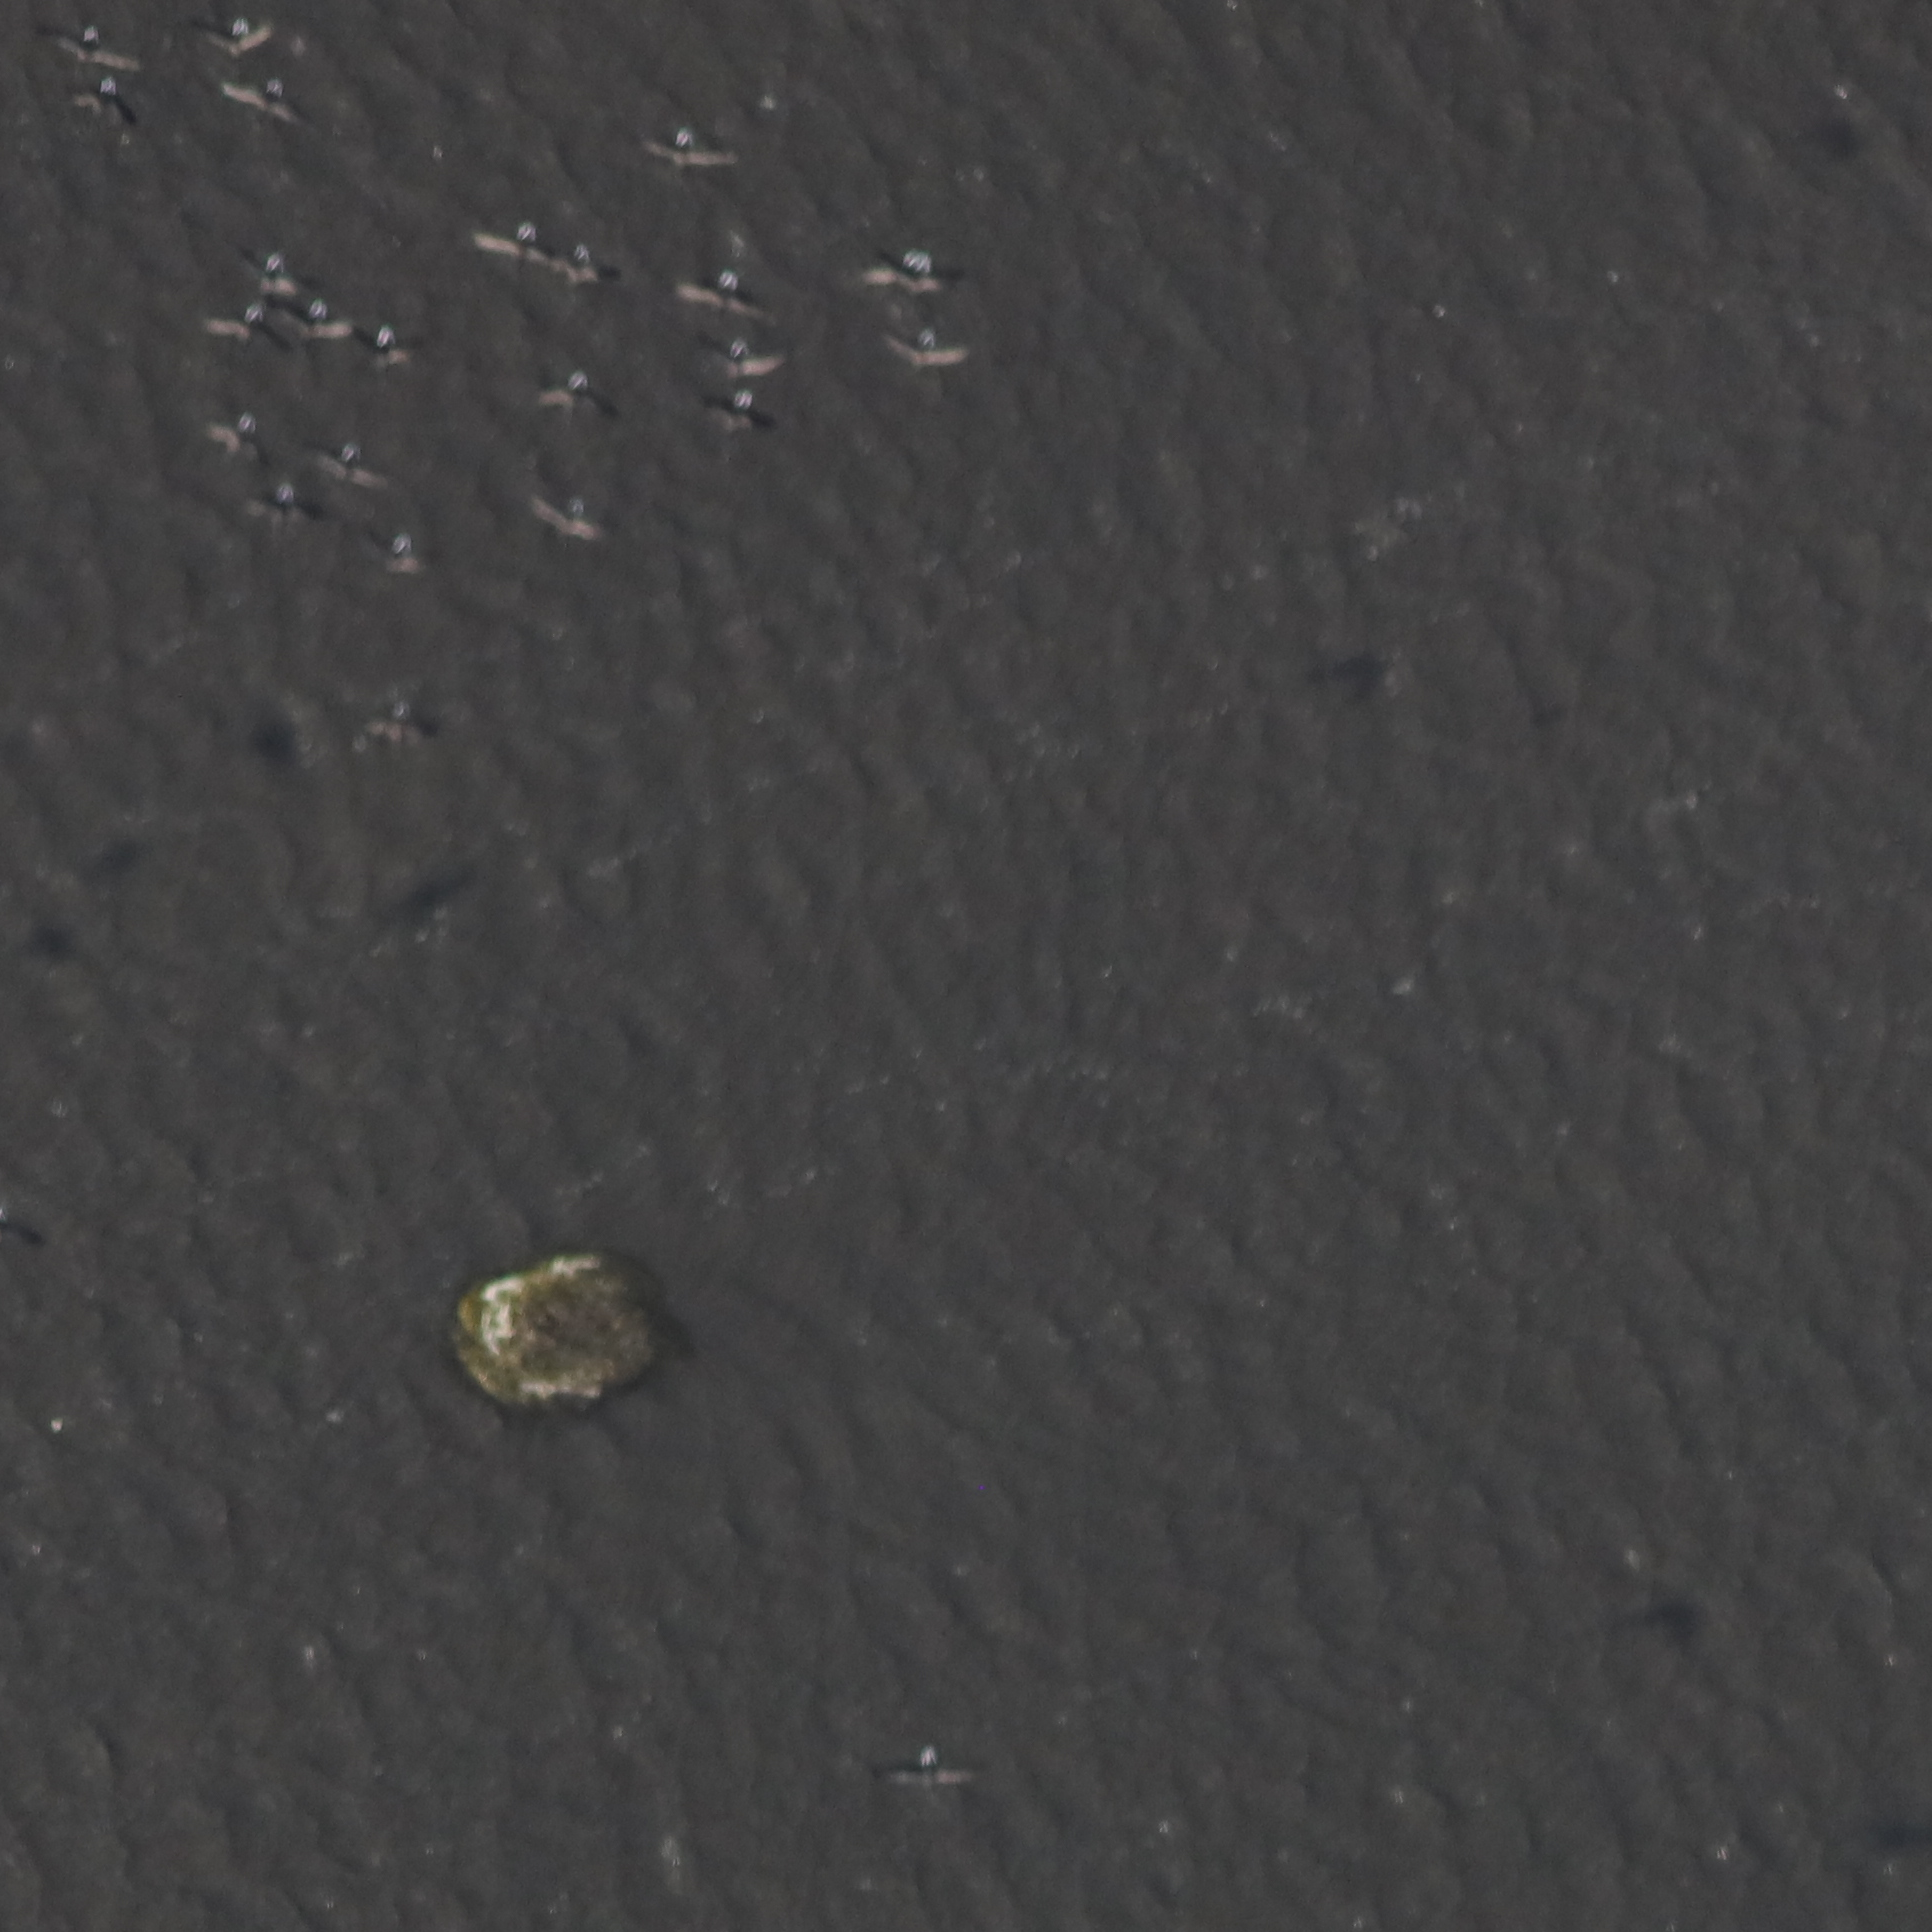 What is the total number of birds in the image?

24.